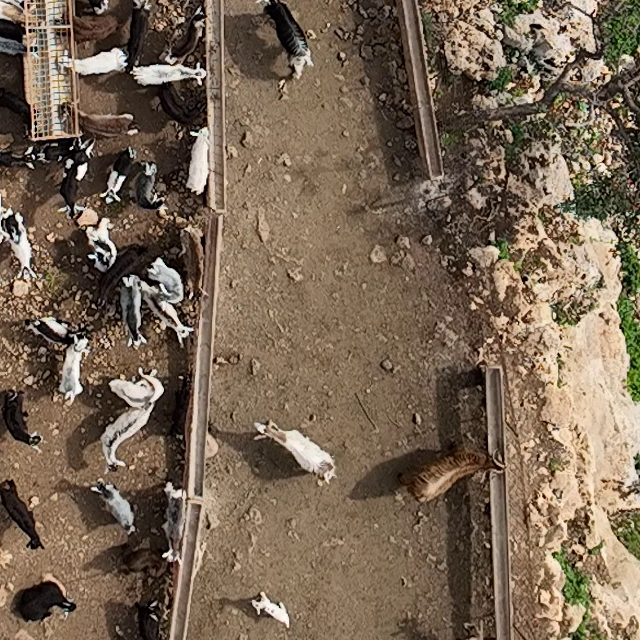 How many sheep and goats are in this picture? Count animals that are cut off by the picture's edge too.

42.